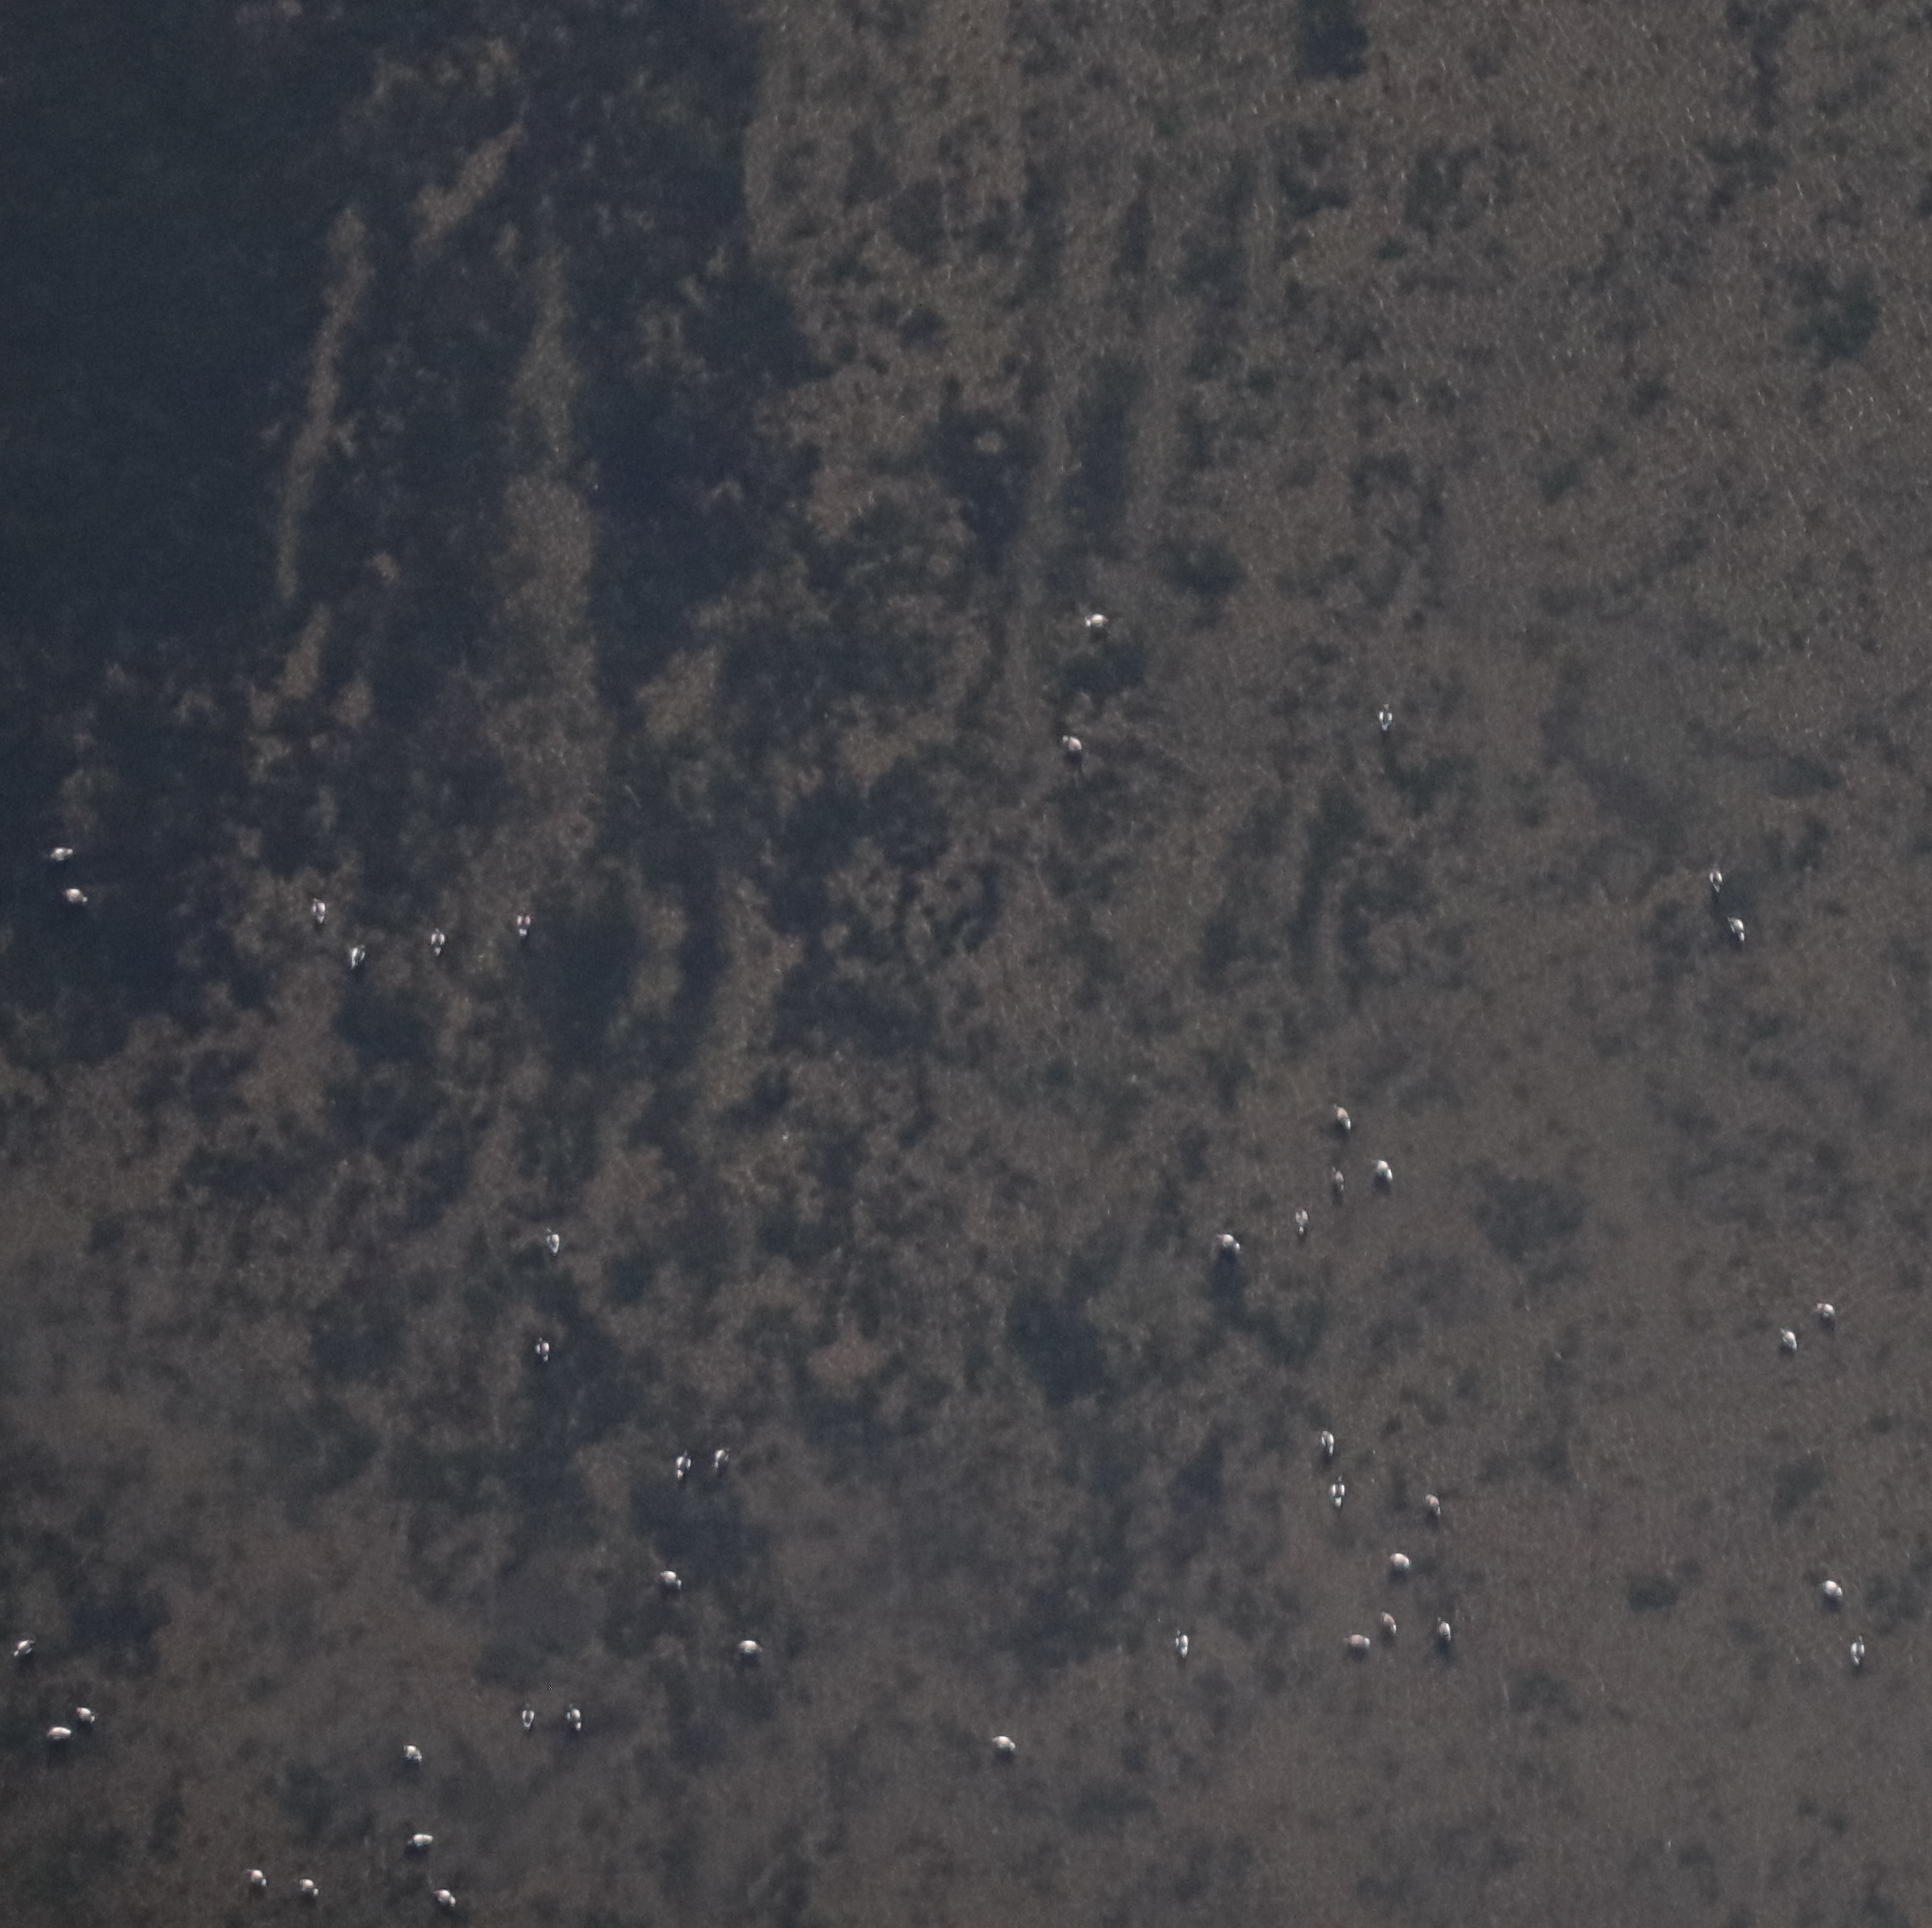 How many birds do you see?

44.